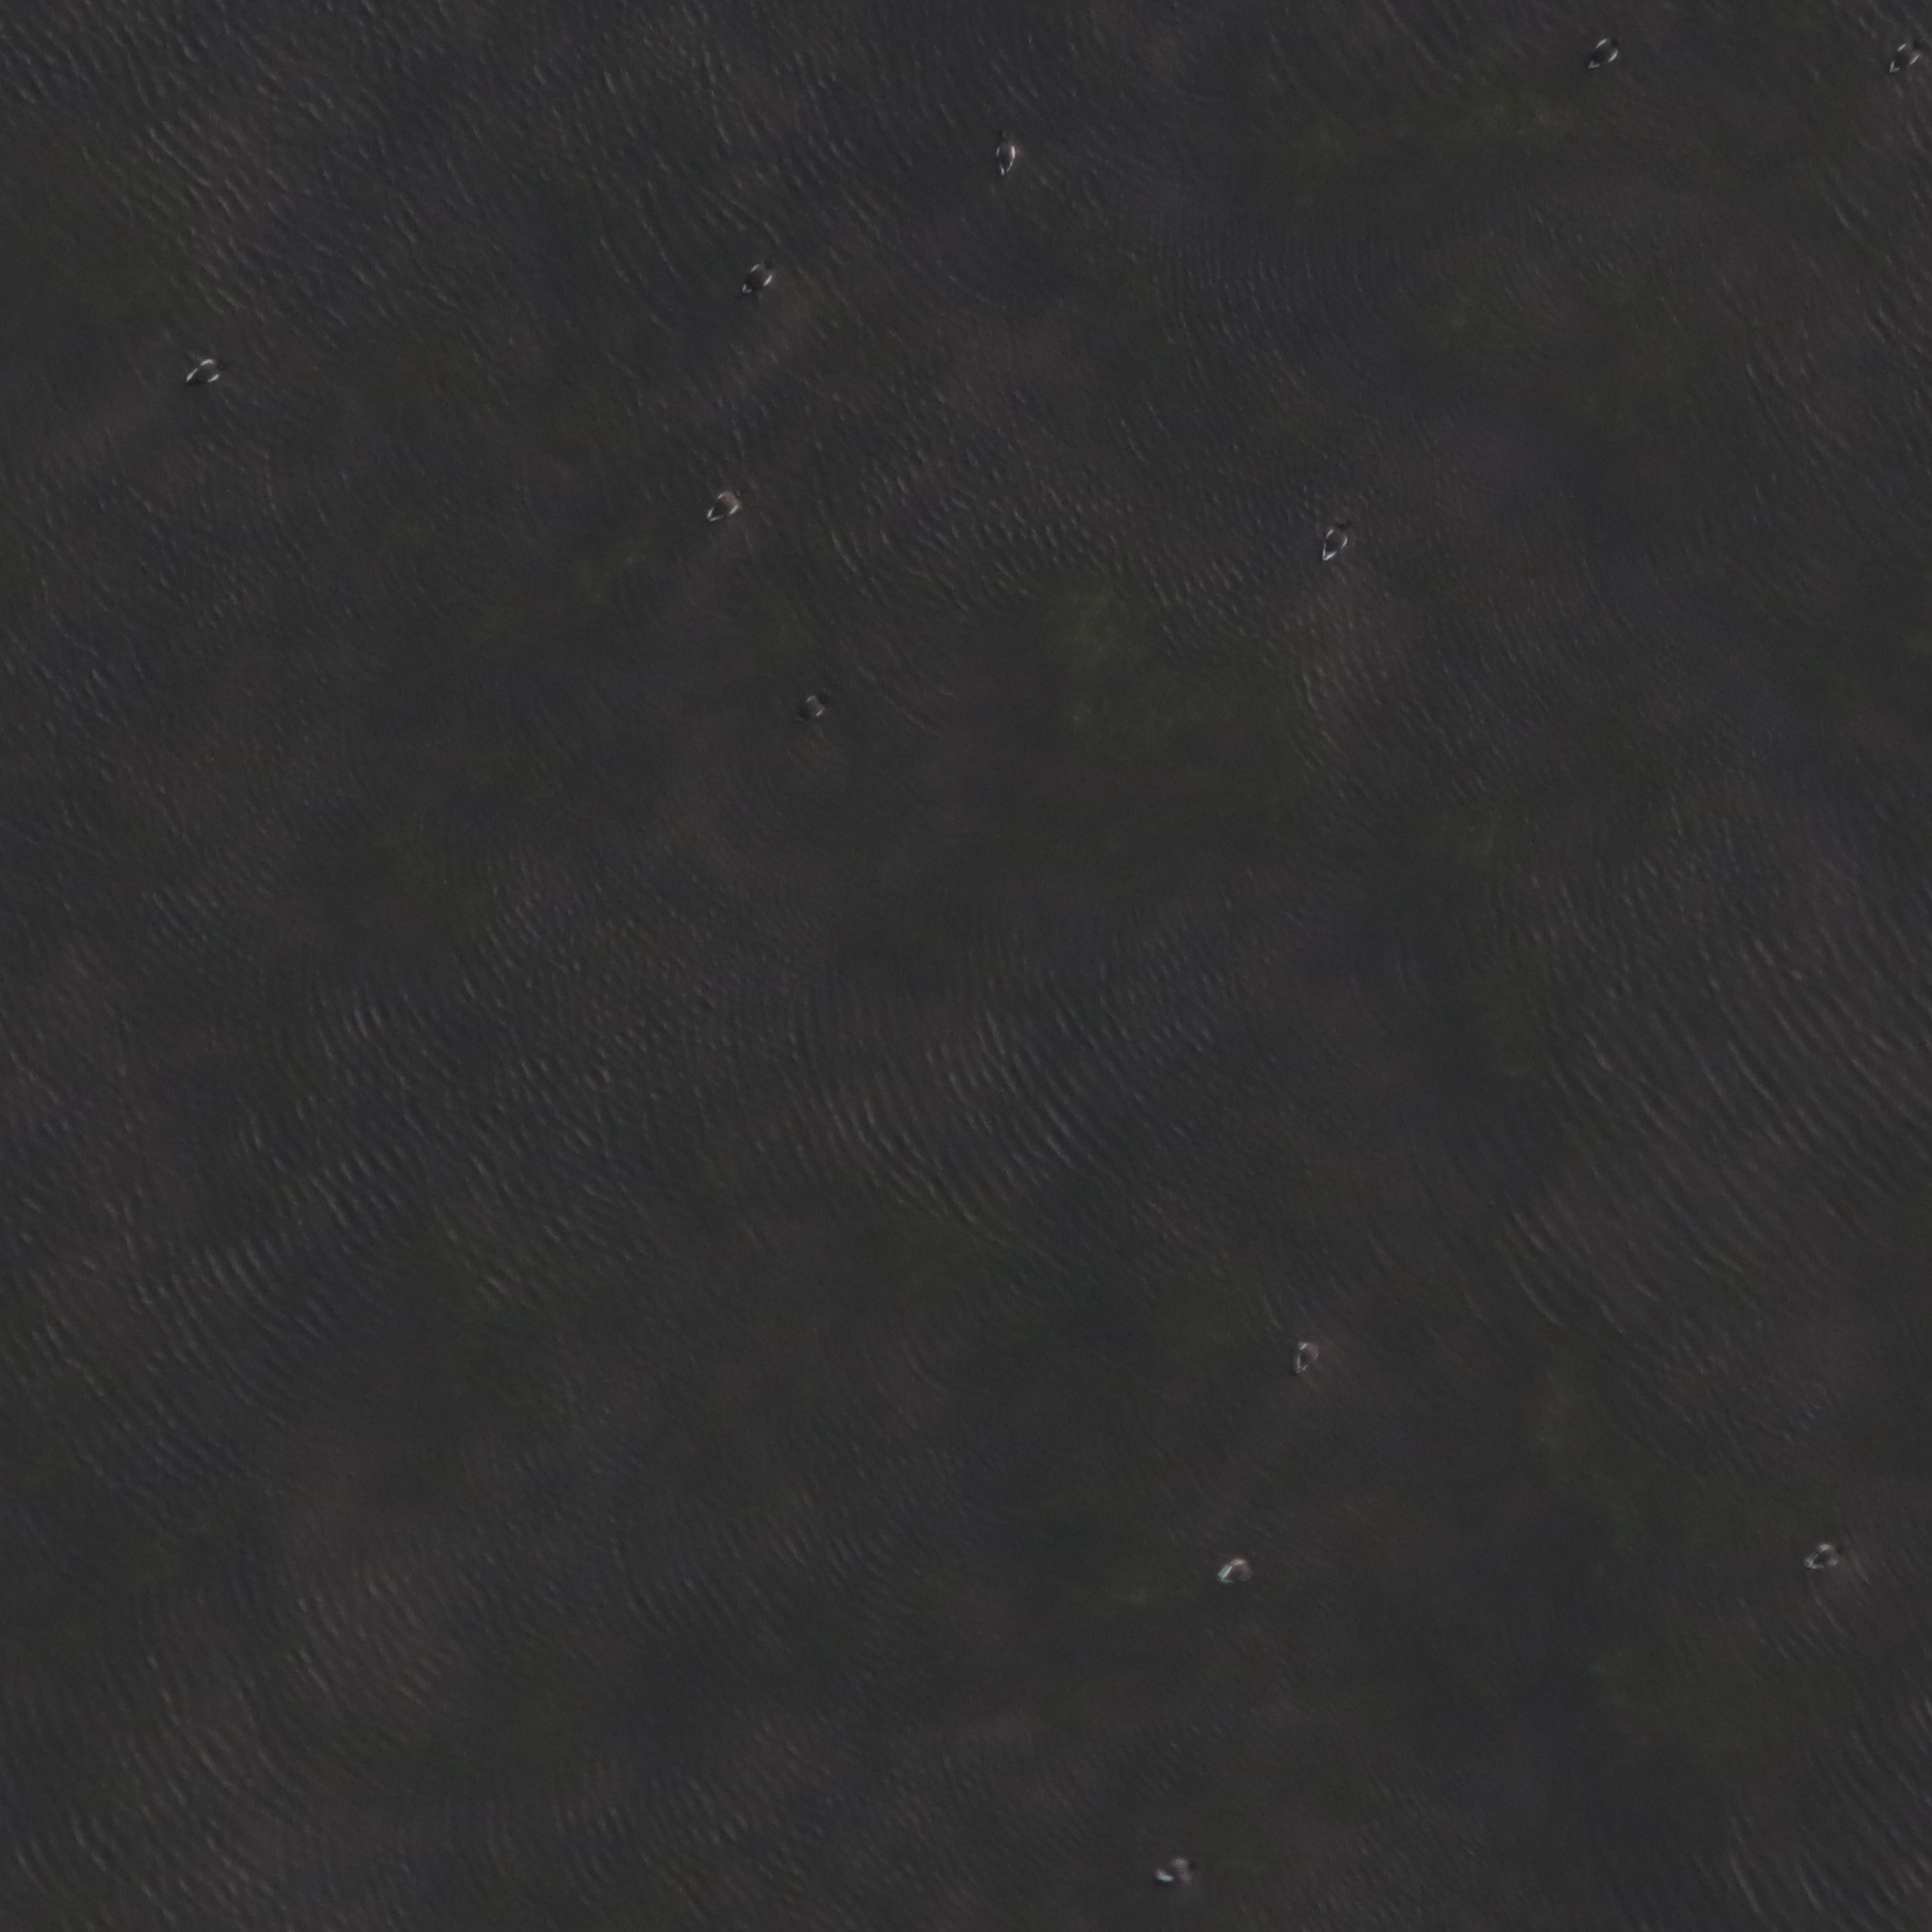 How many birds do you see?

12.